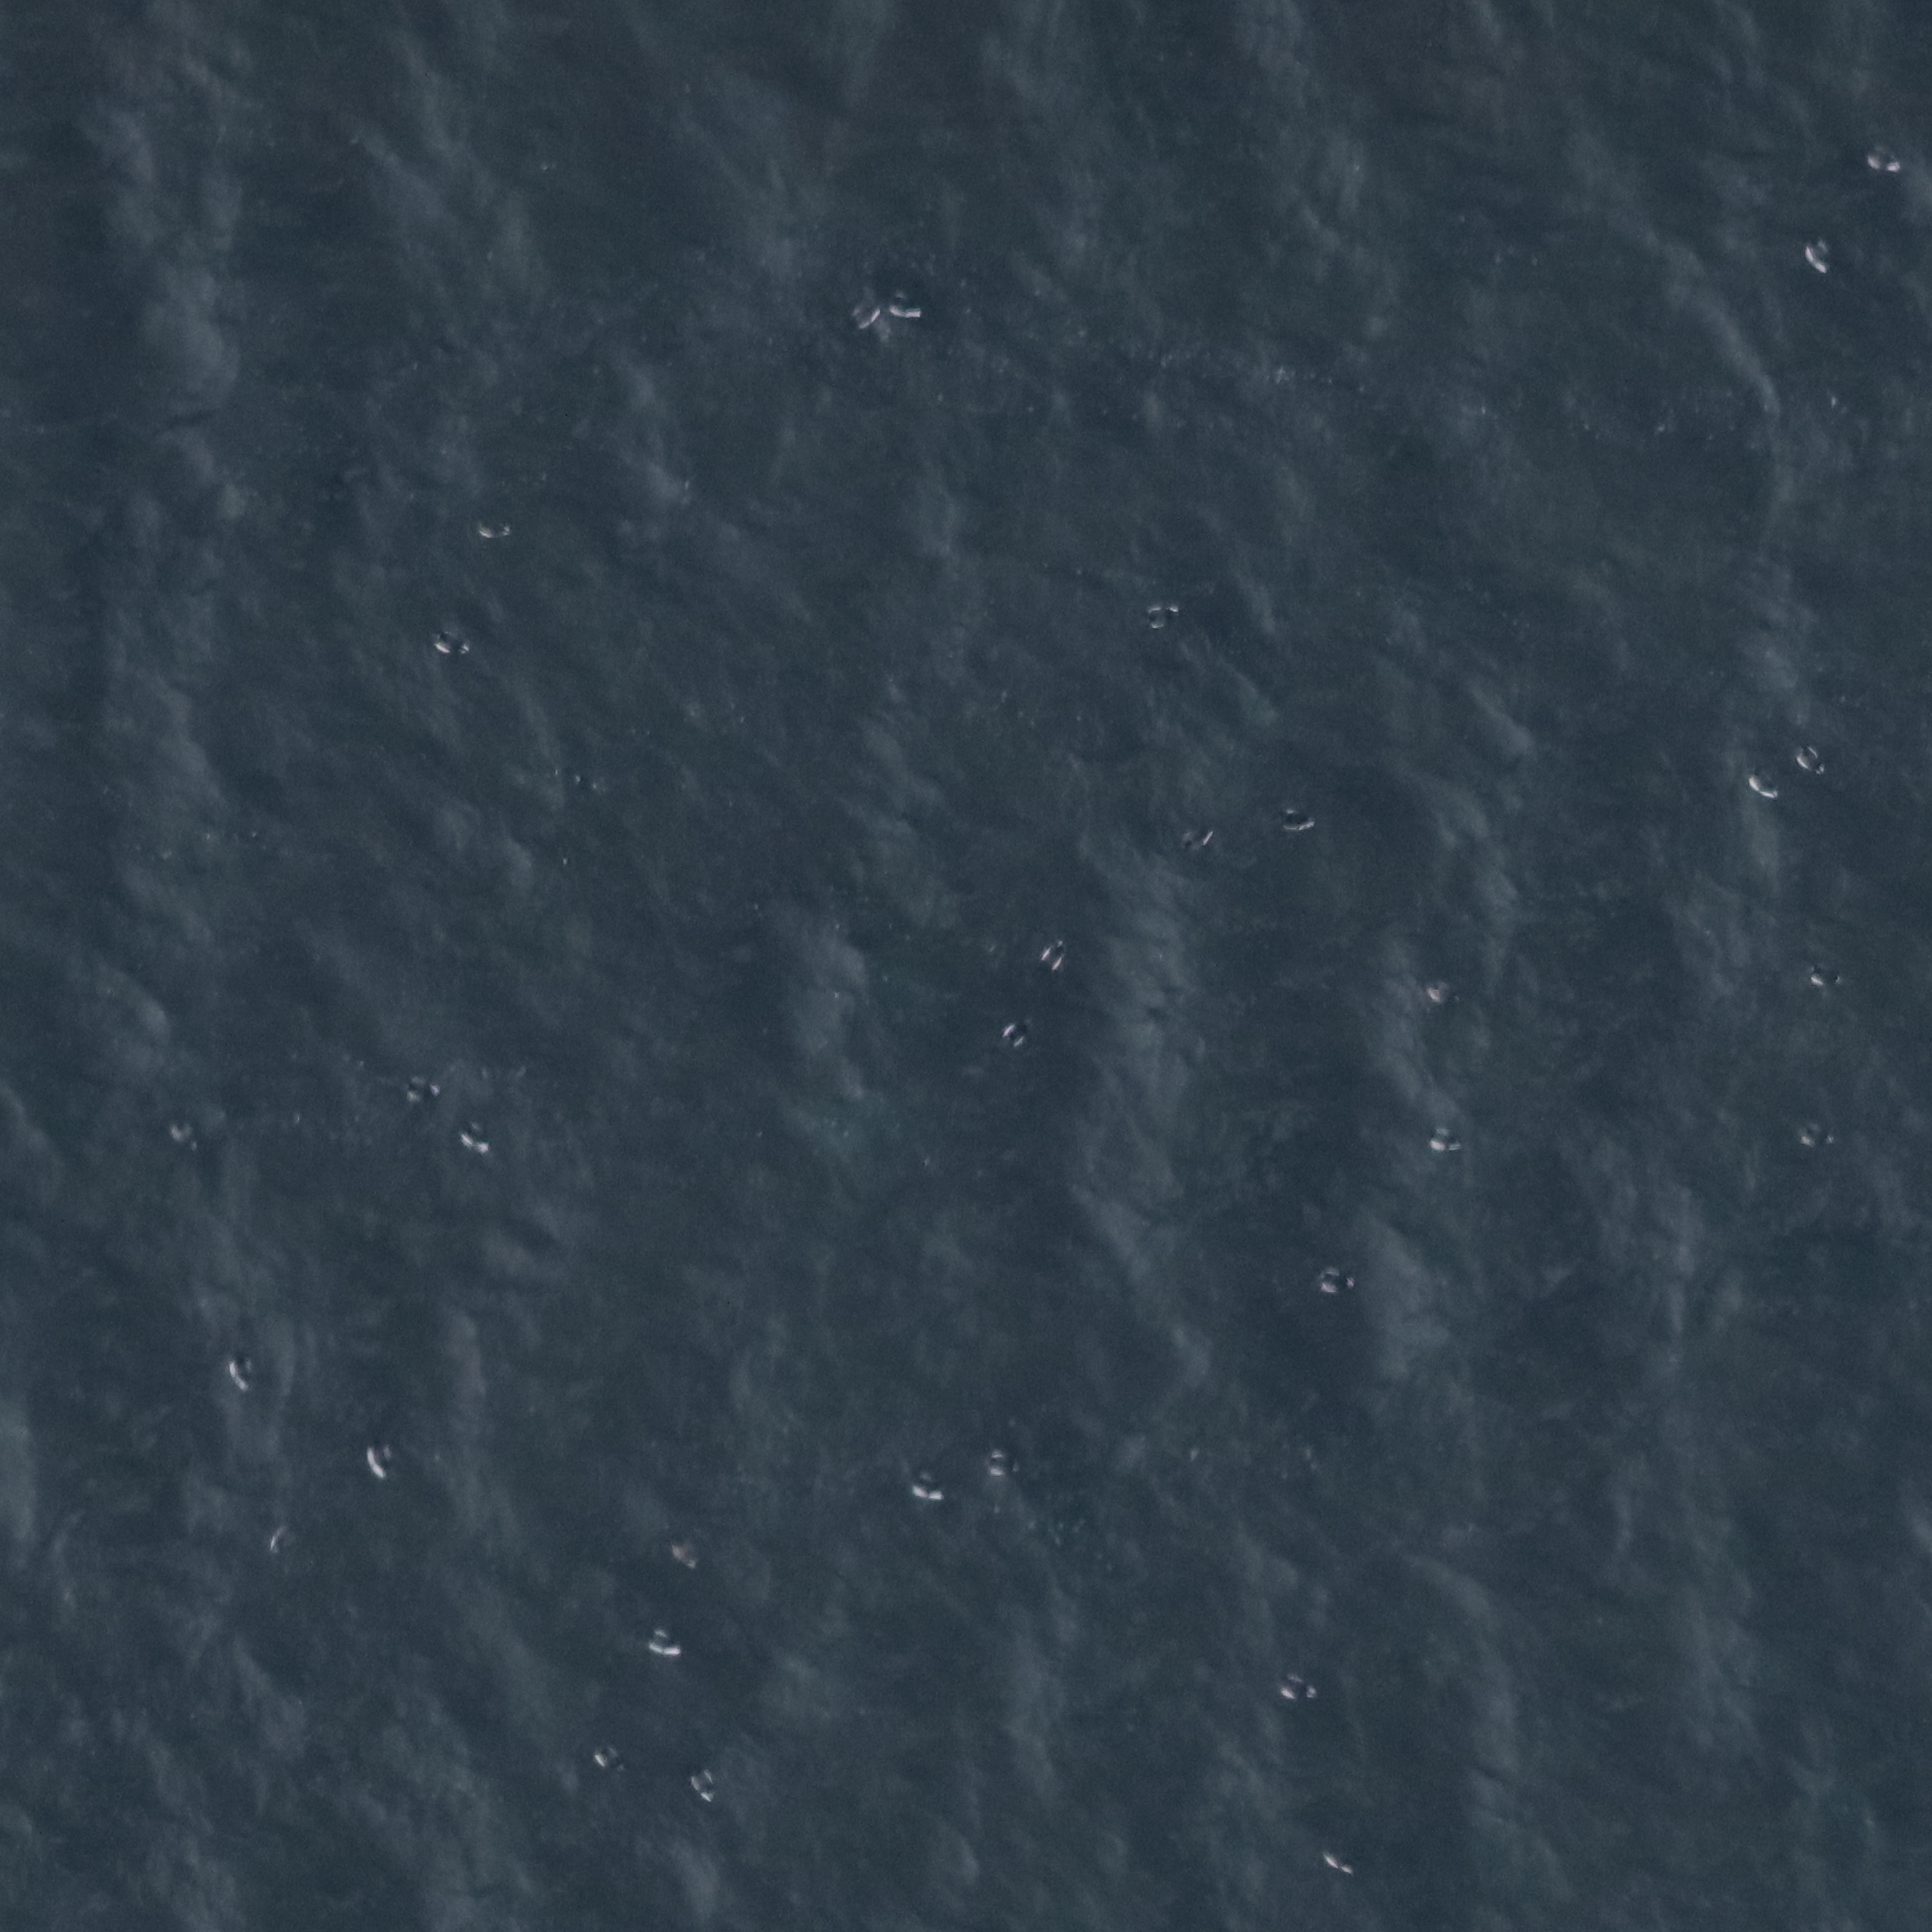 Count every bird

32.